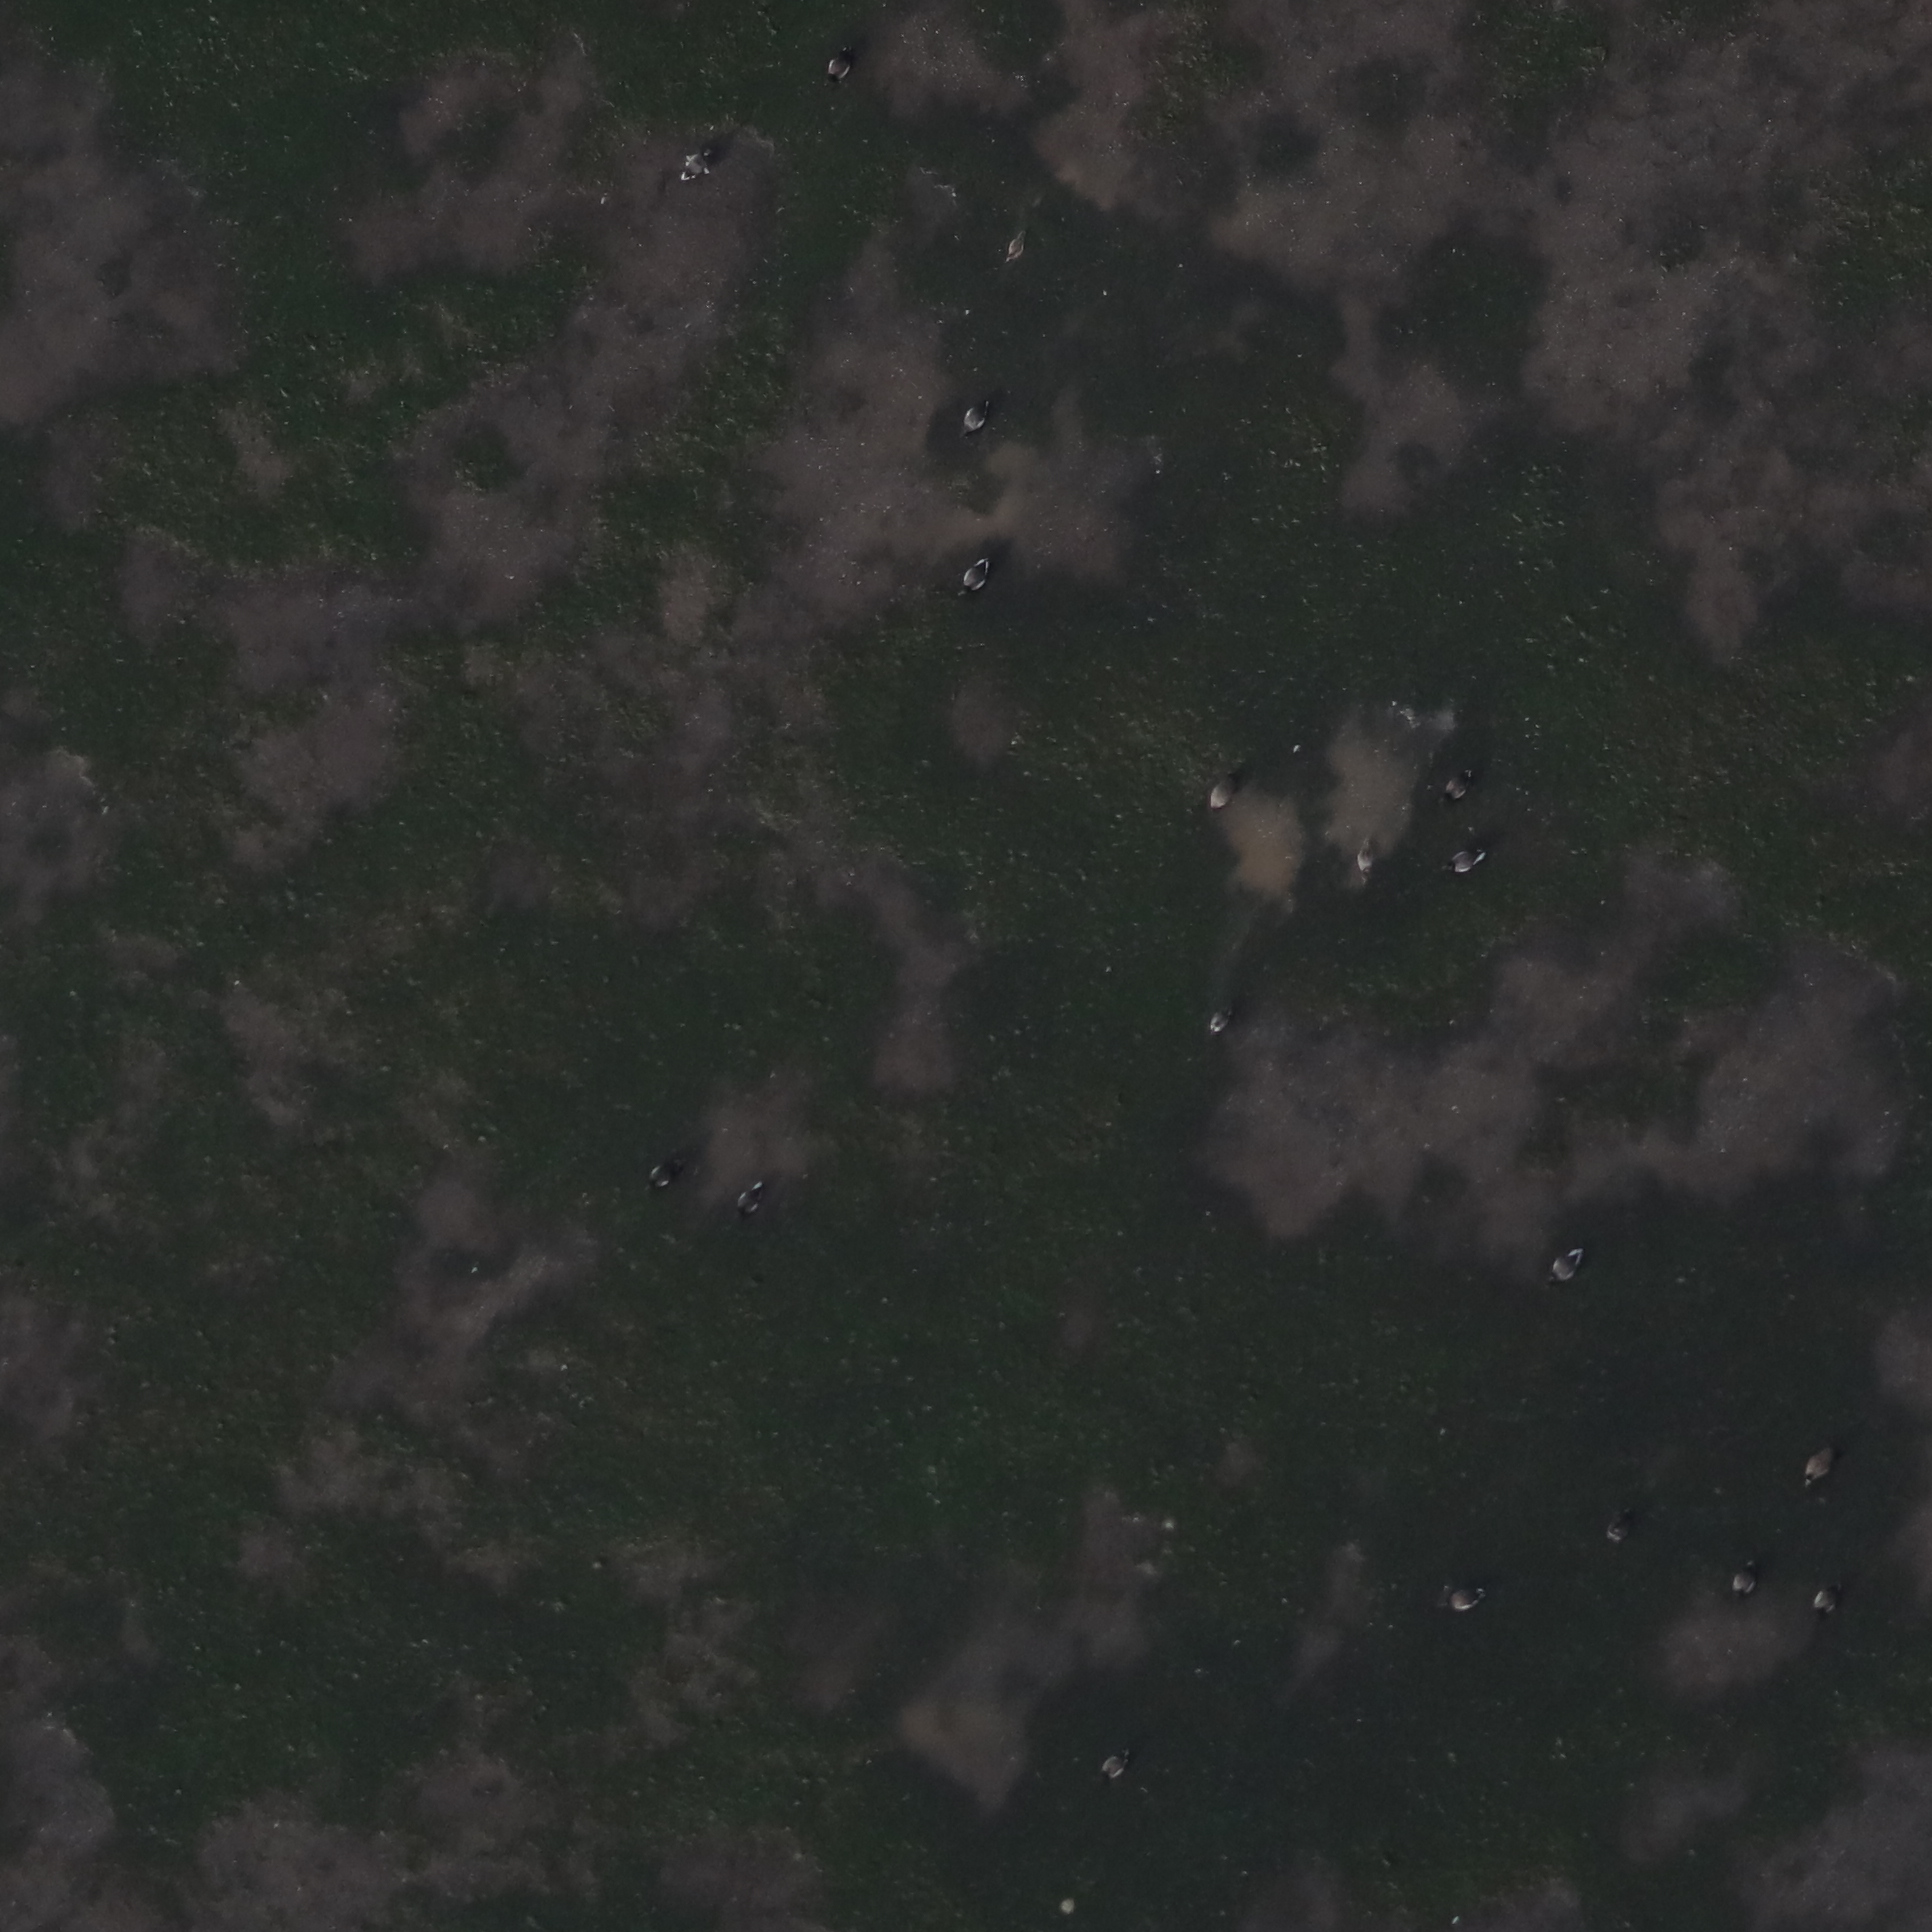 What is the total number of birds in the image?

19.